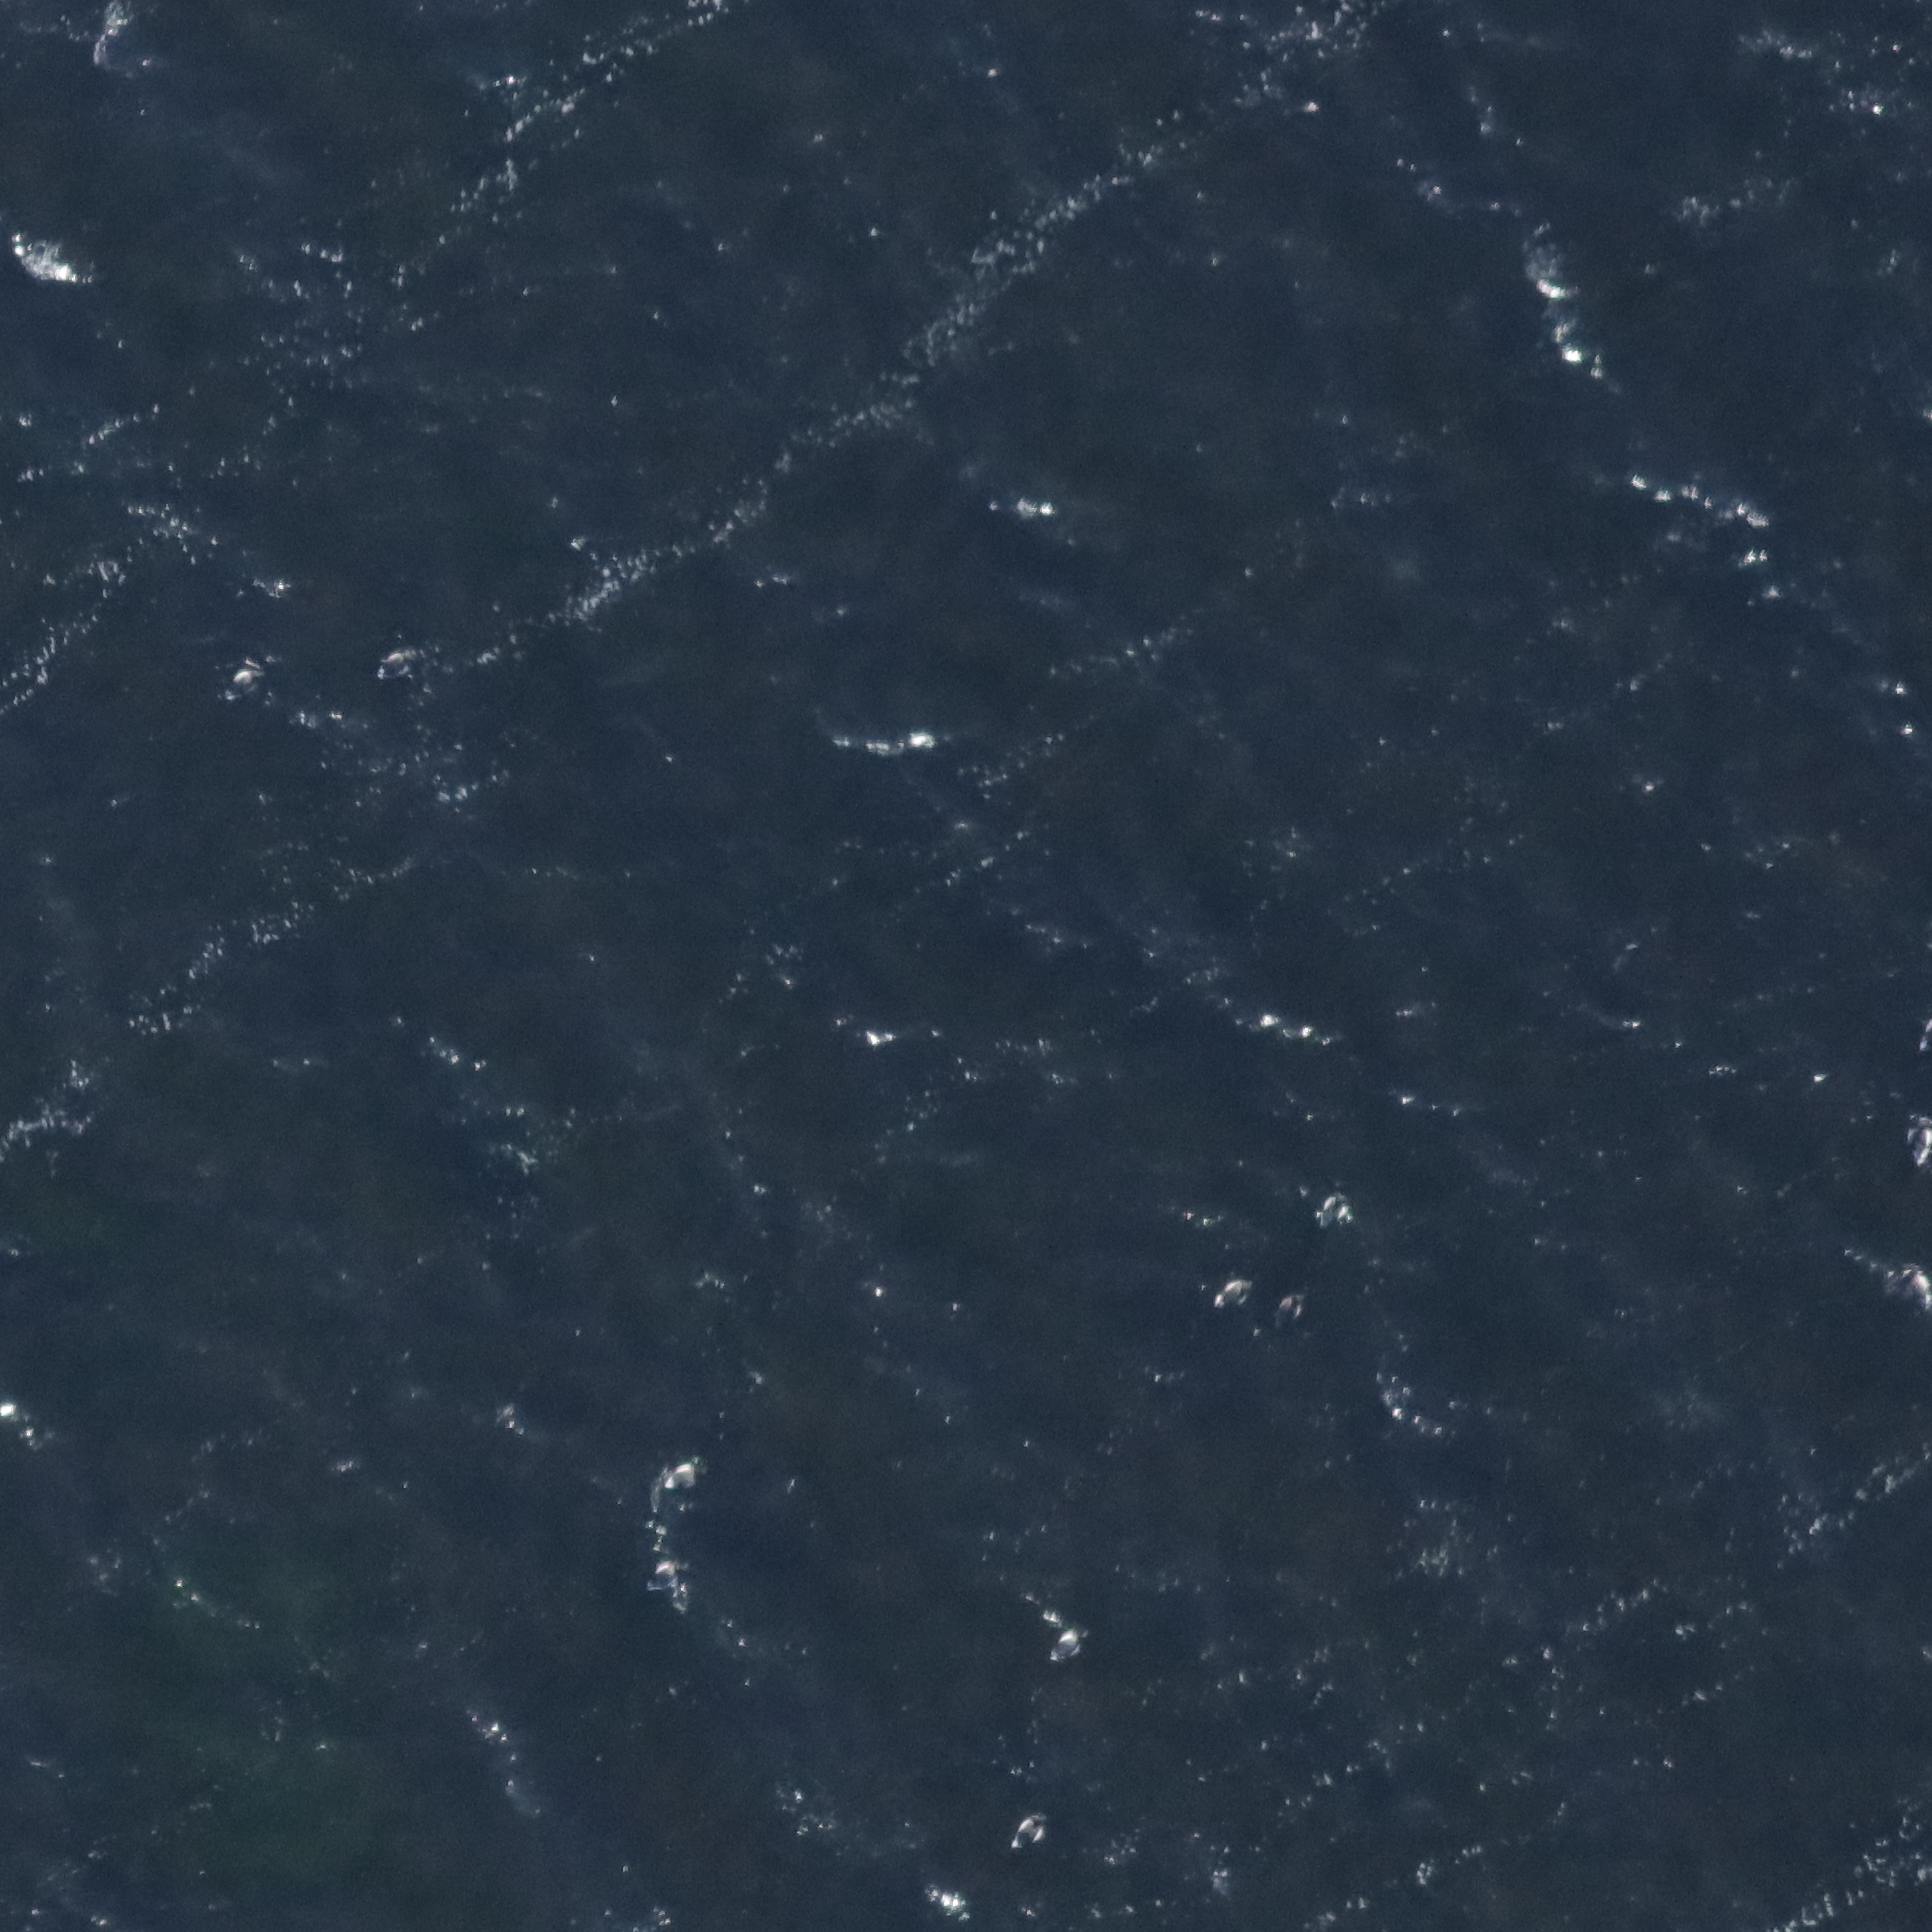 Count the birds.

11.